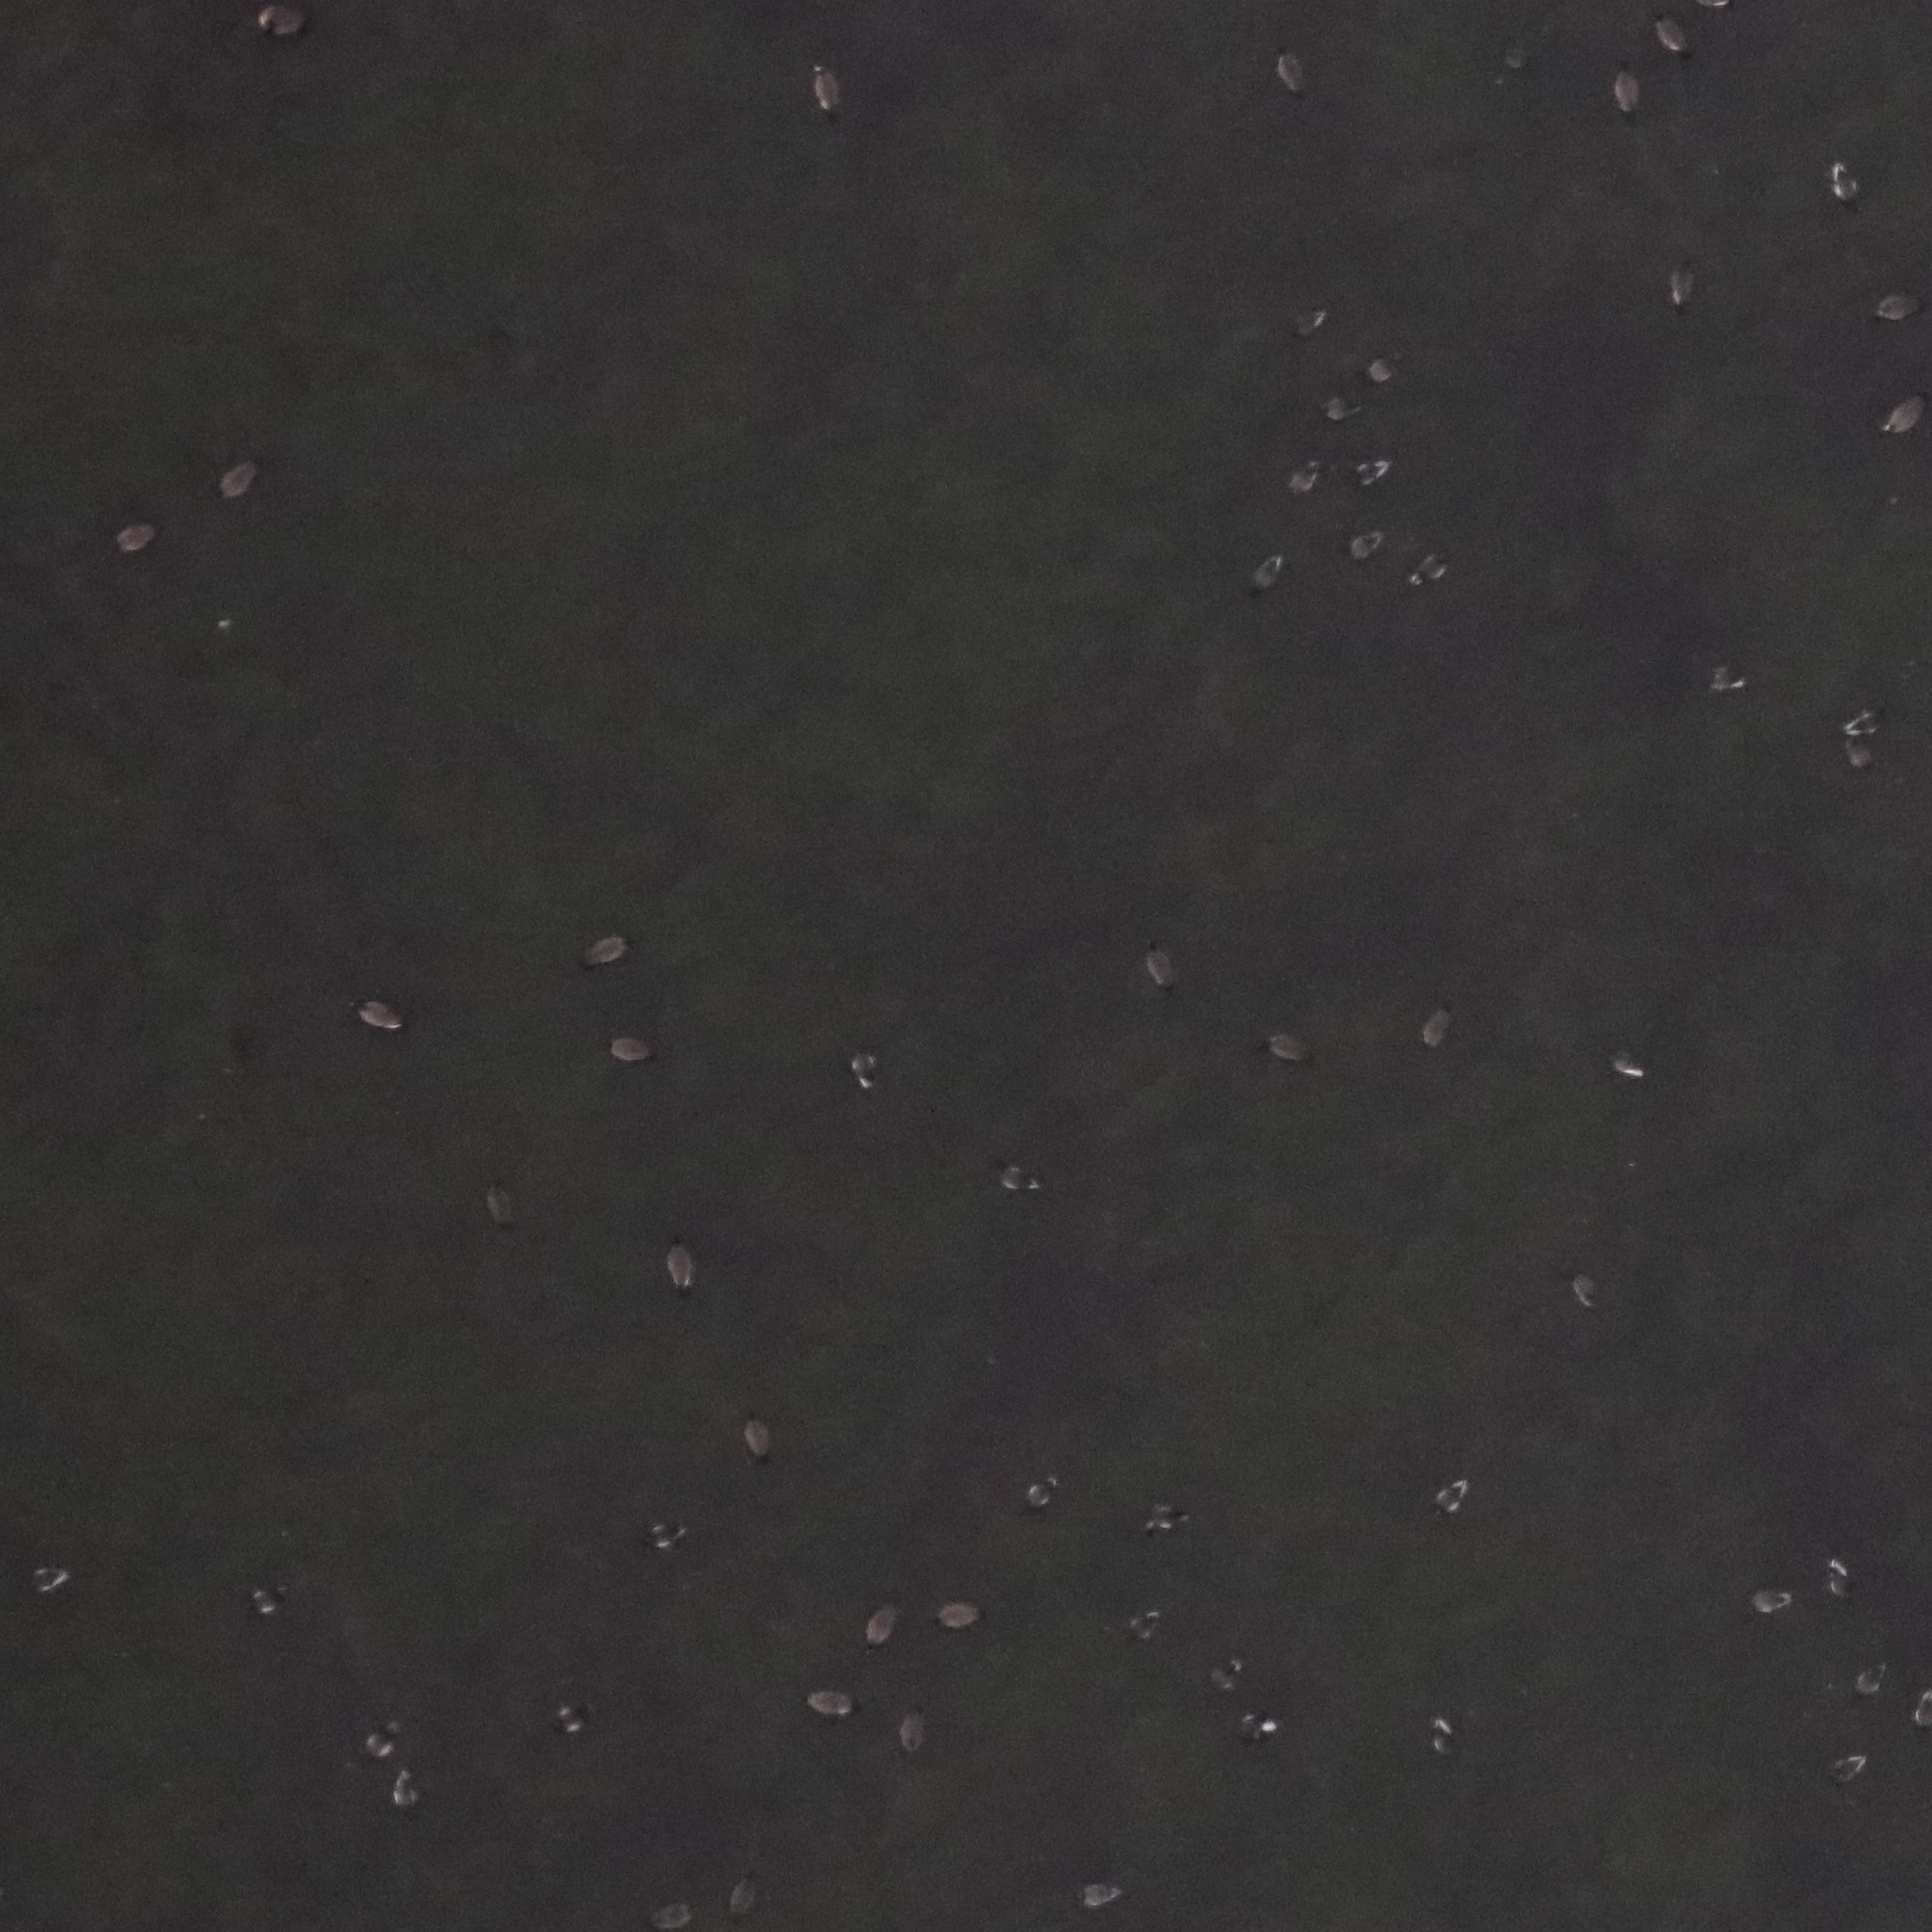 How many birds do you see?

59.